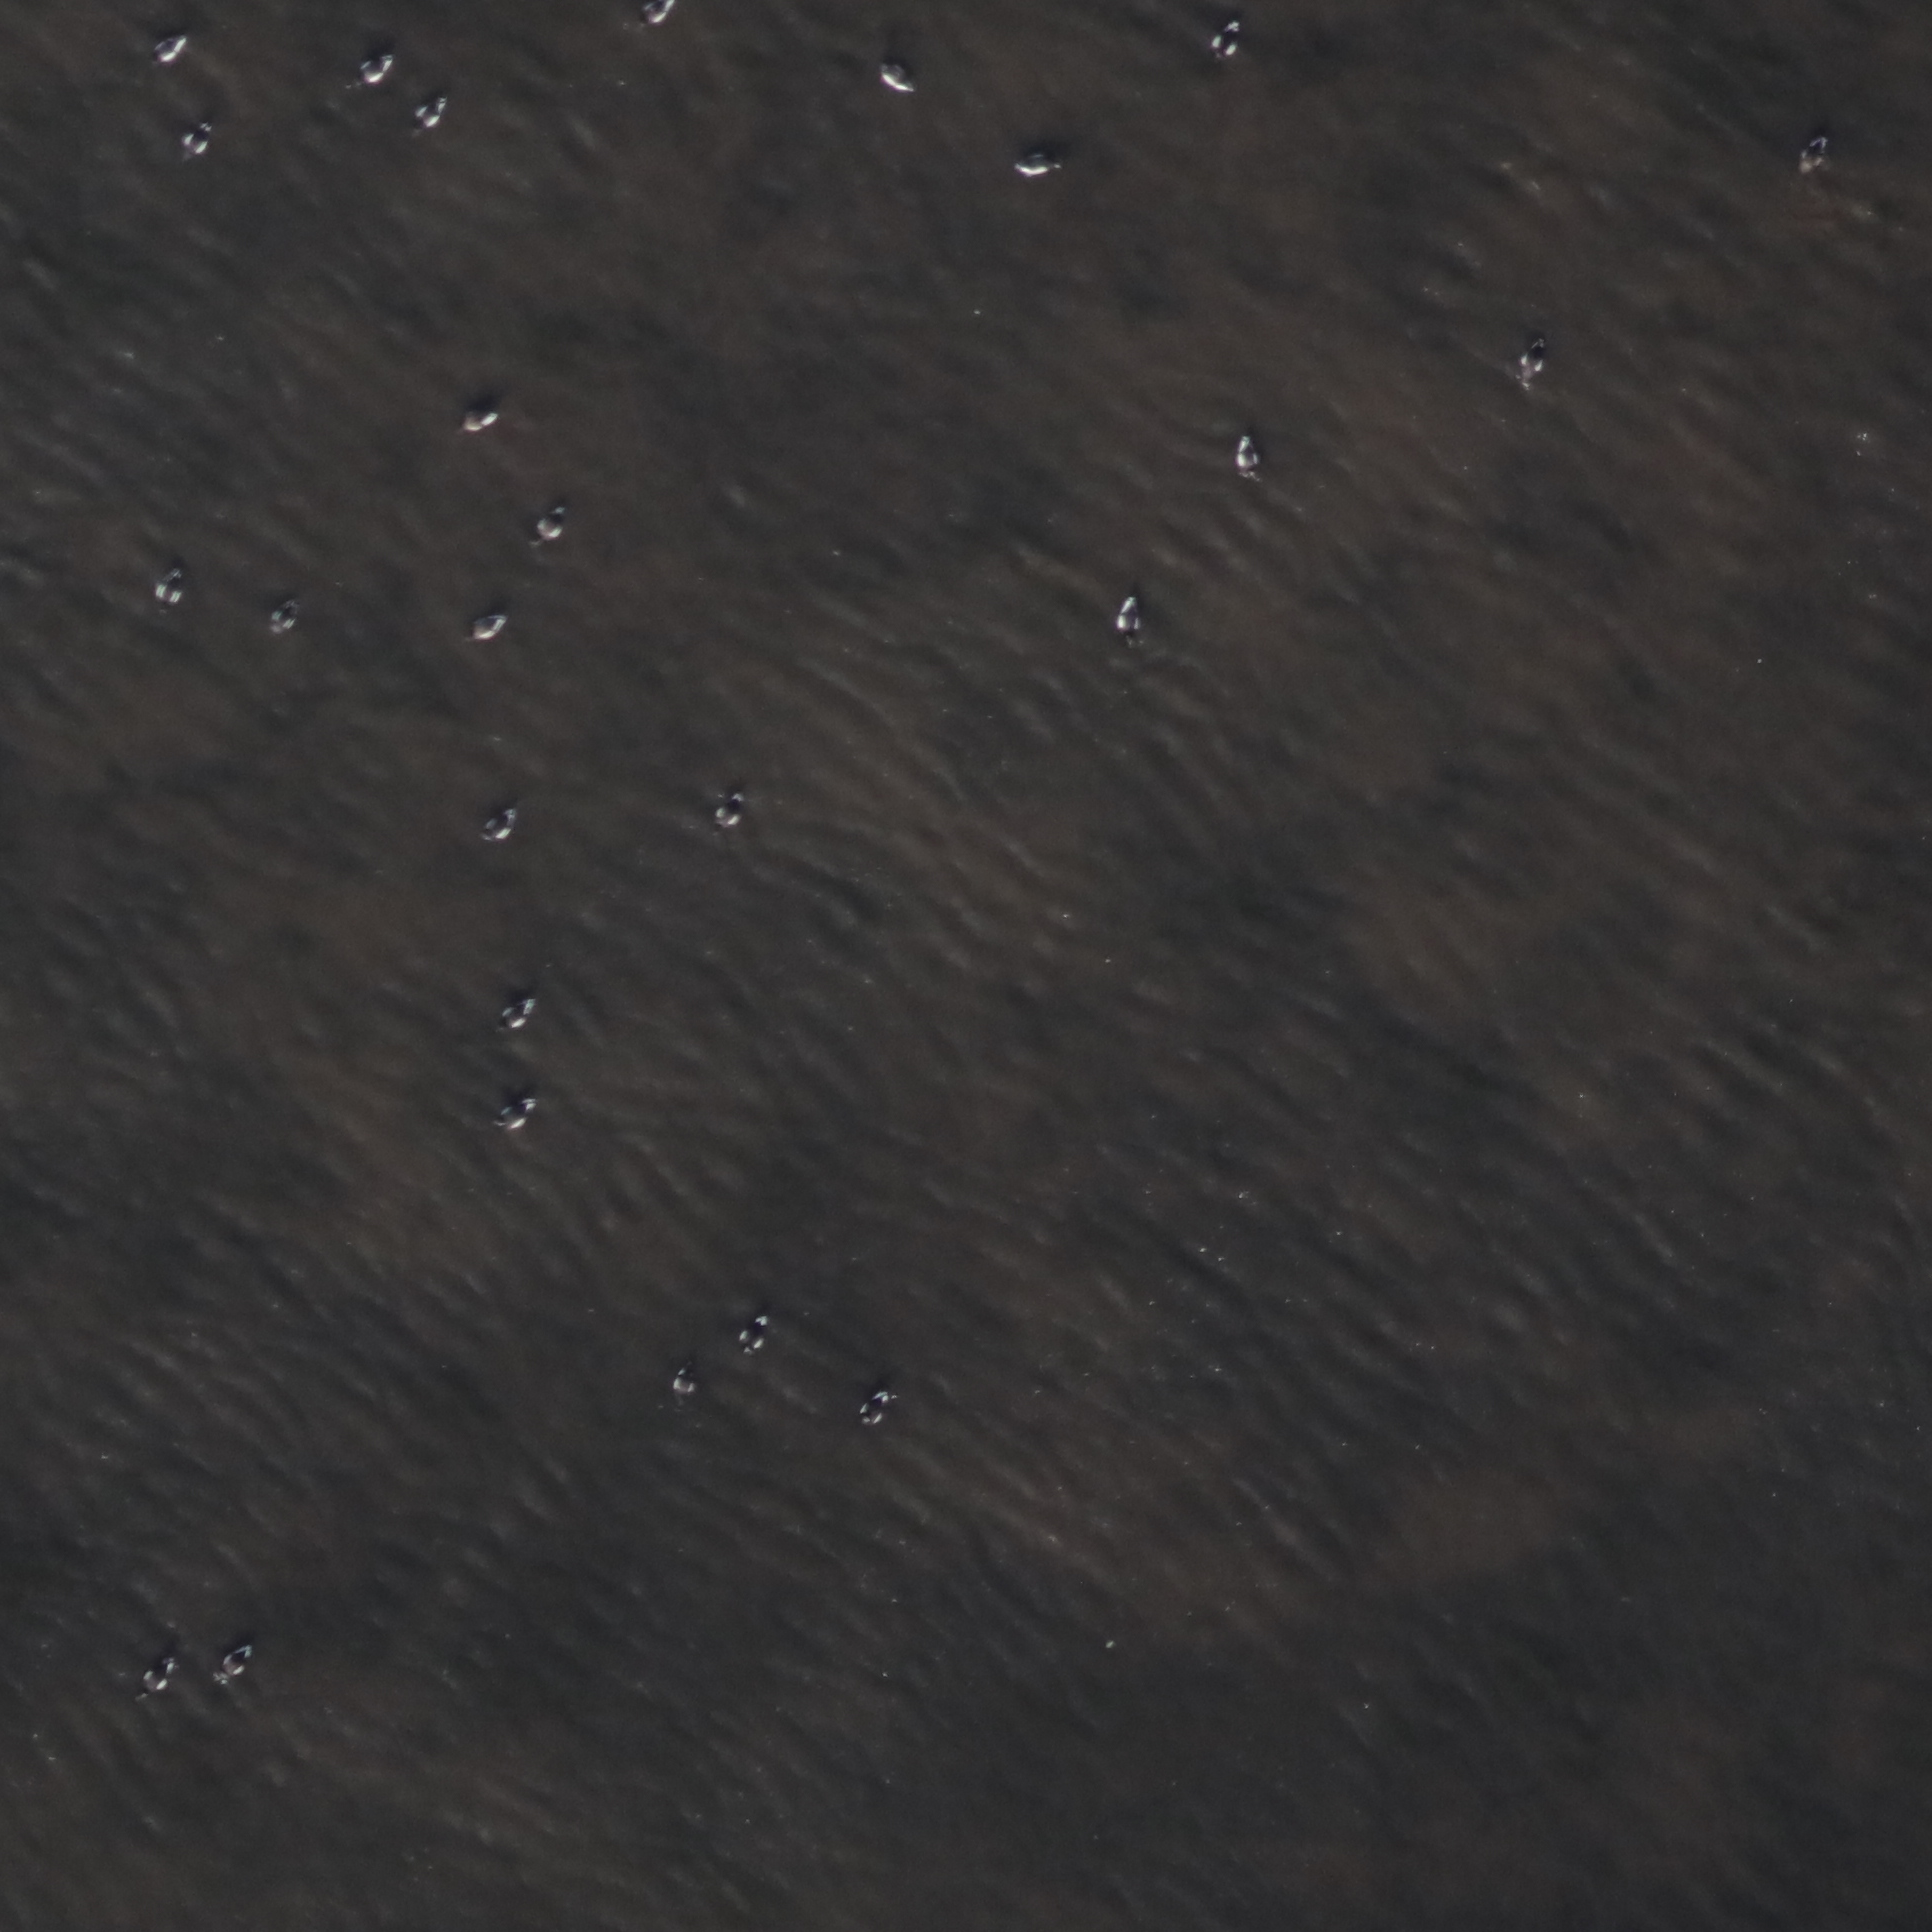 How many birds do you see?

26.